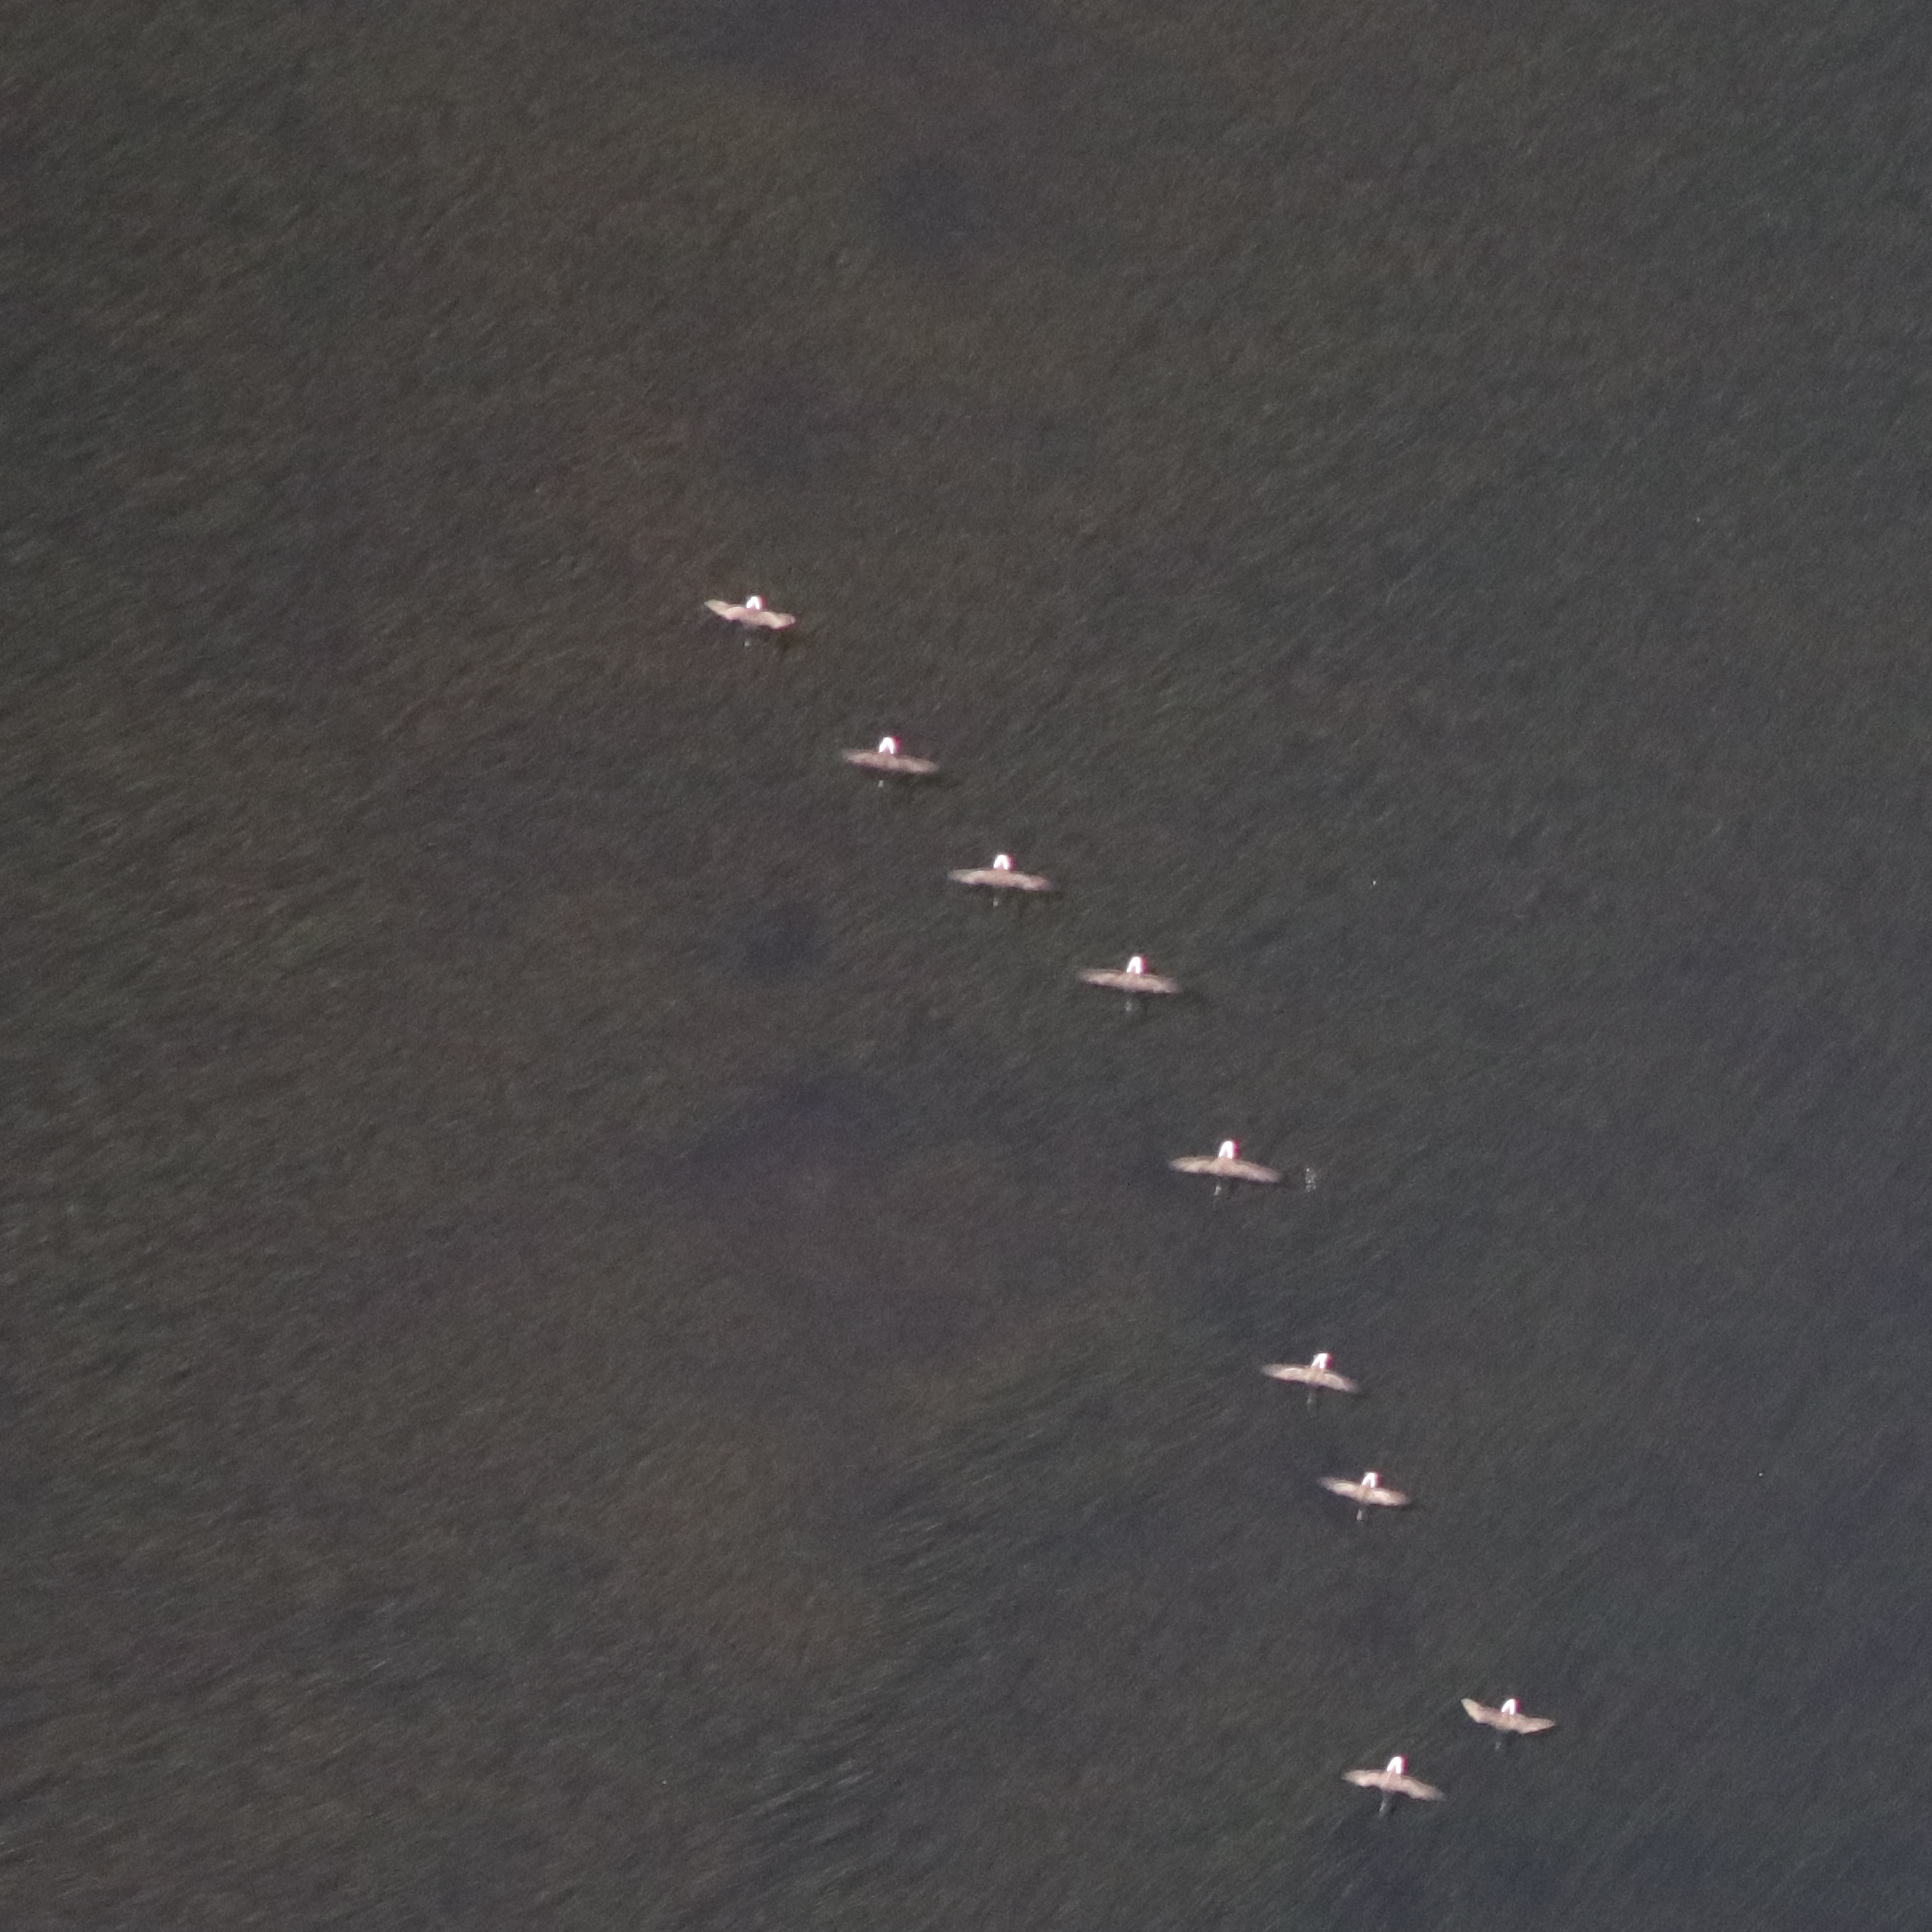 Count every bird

9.